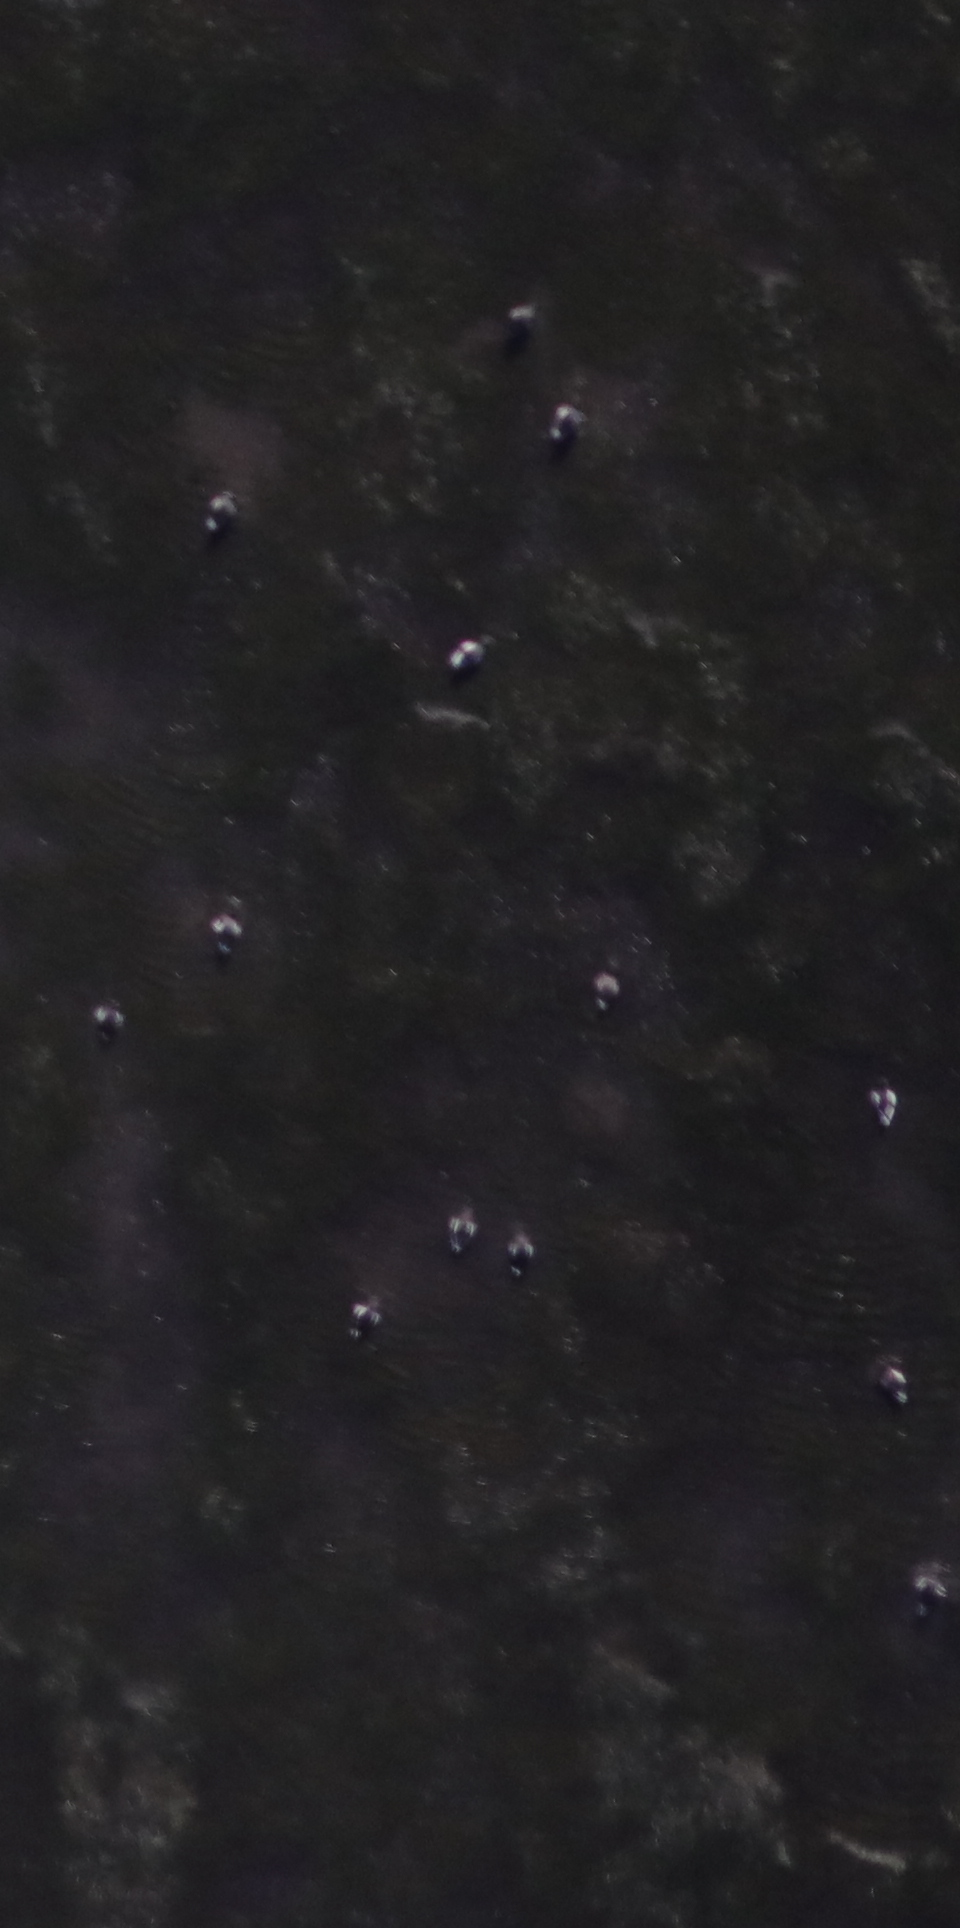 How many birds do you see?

12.